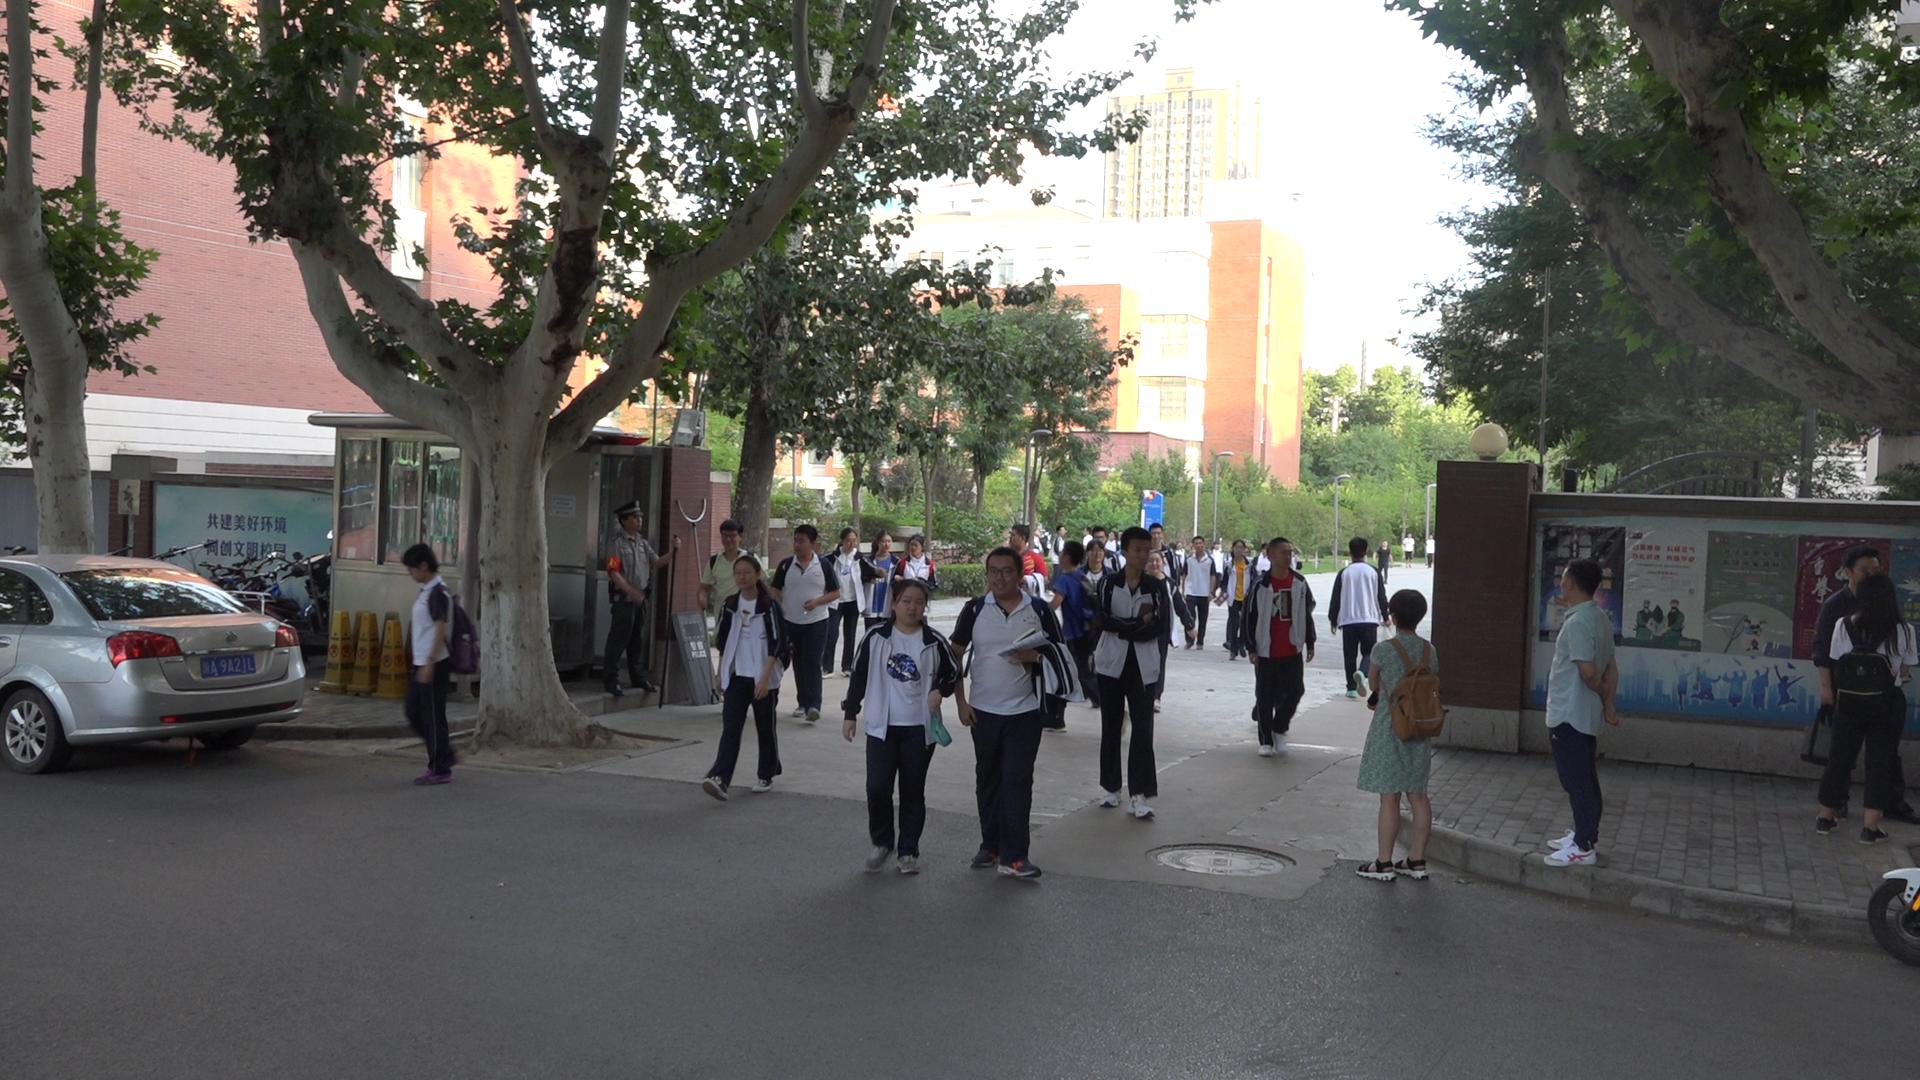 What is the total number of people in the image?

38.